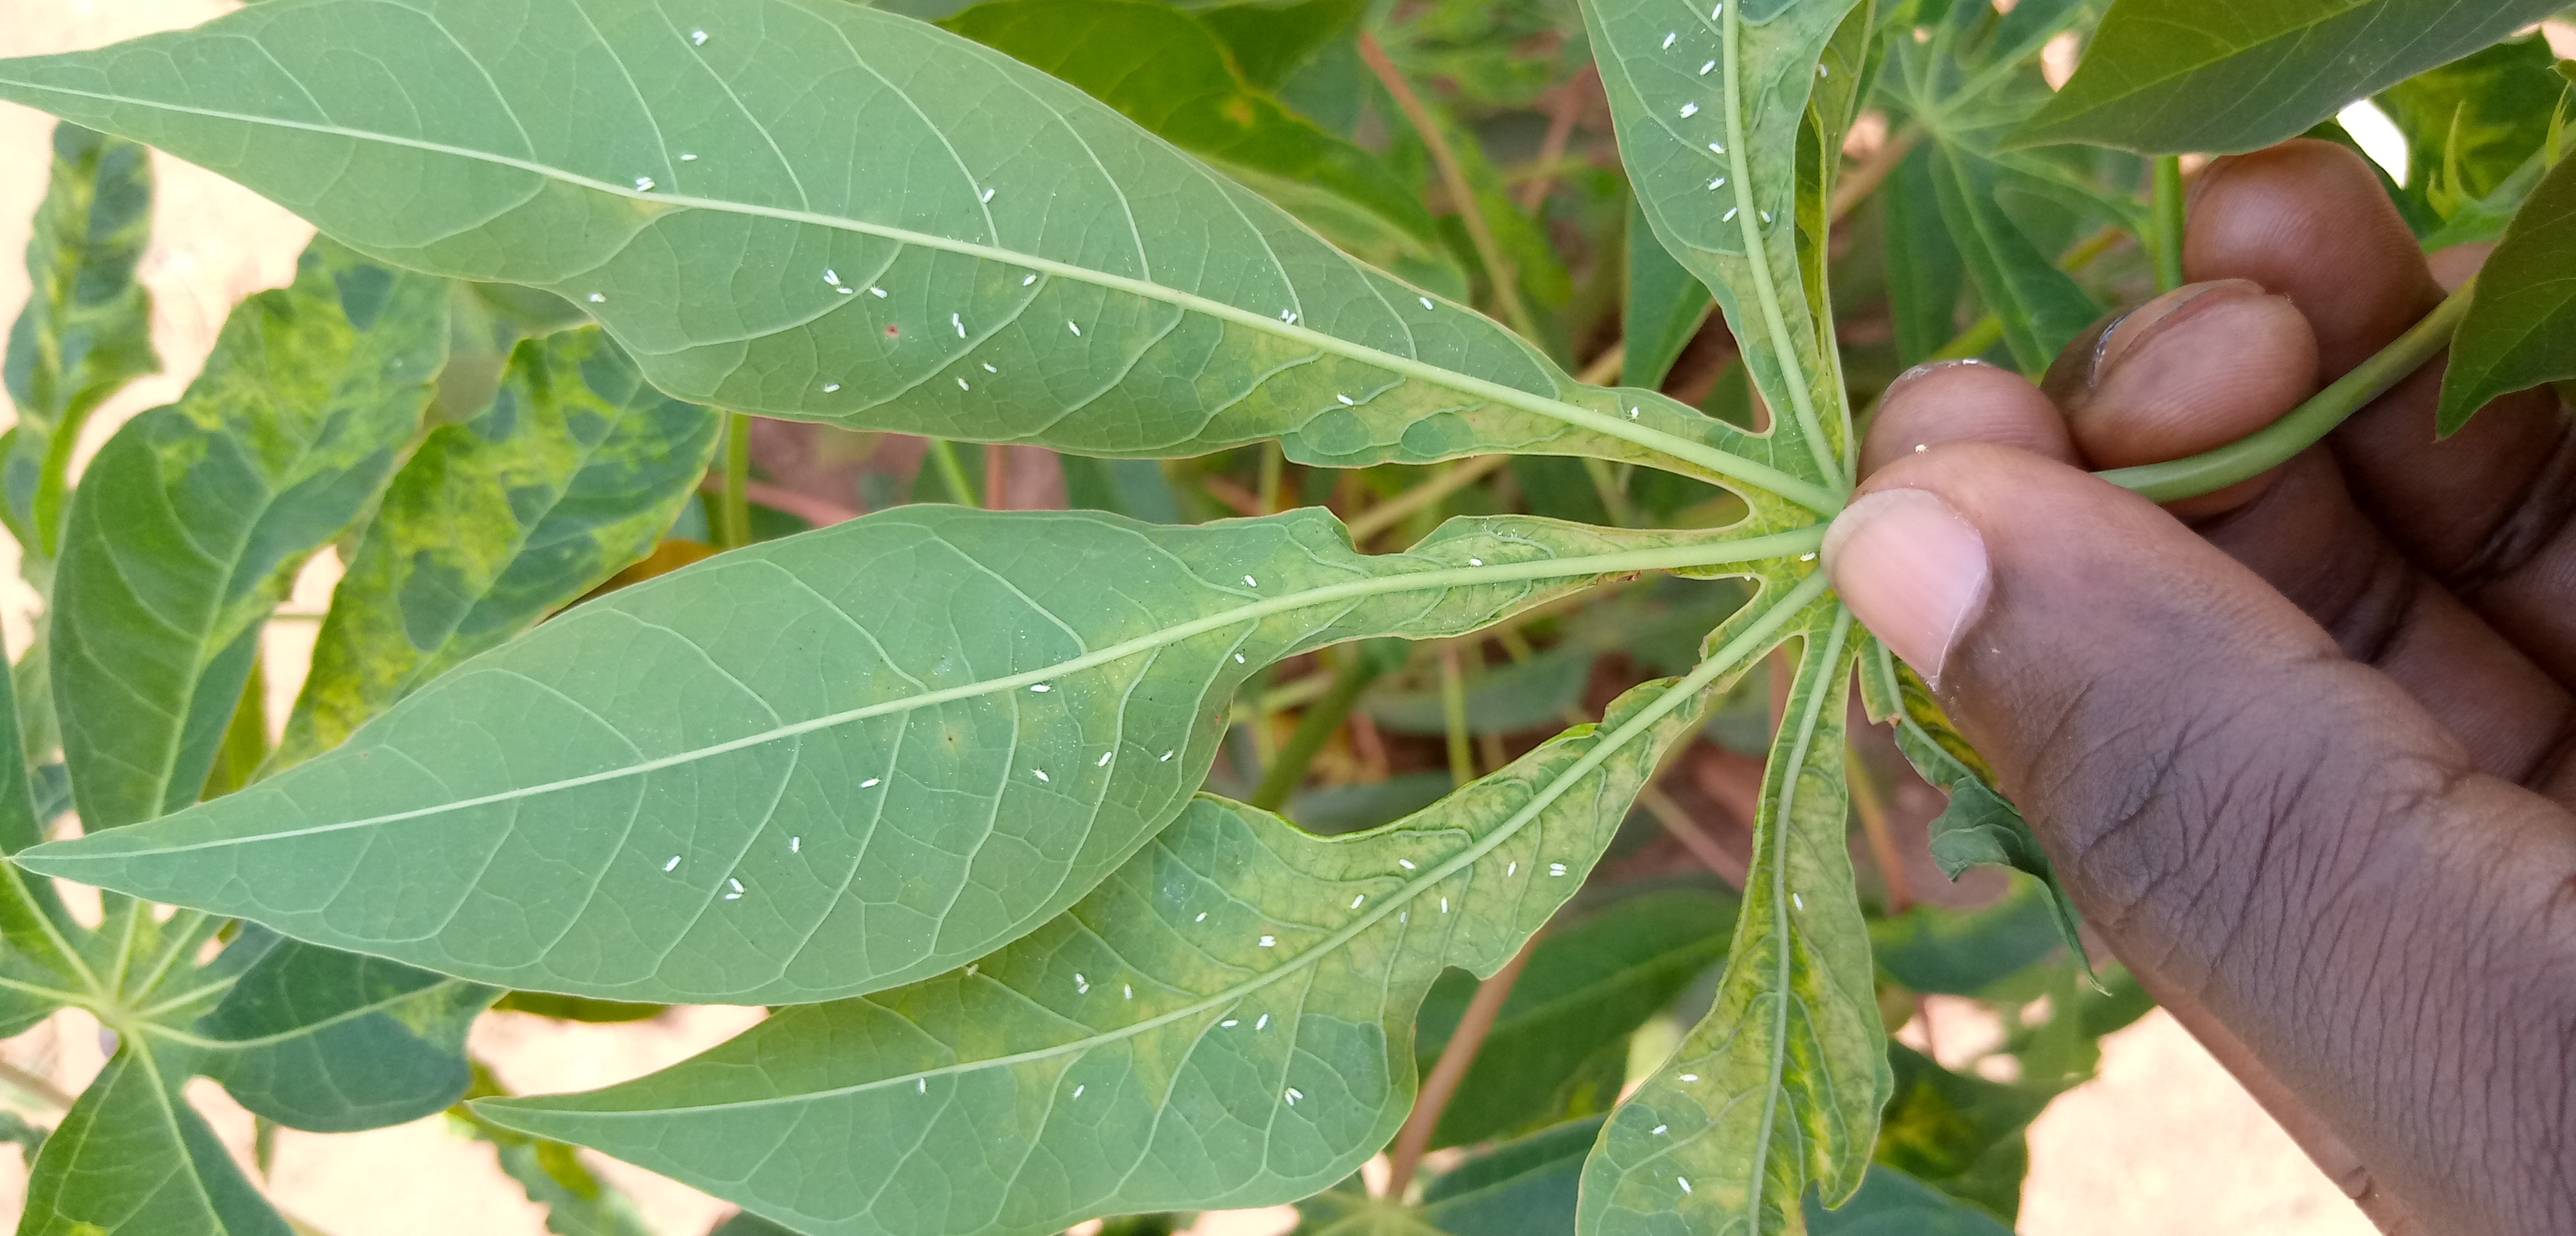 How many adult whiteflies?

69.